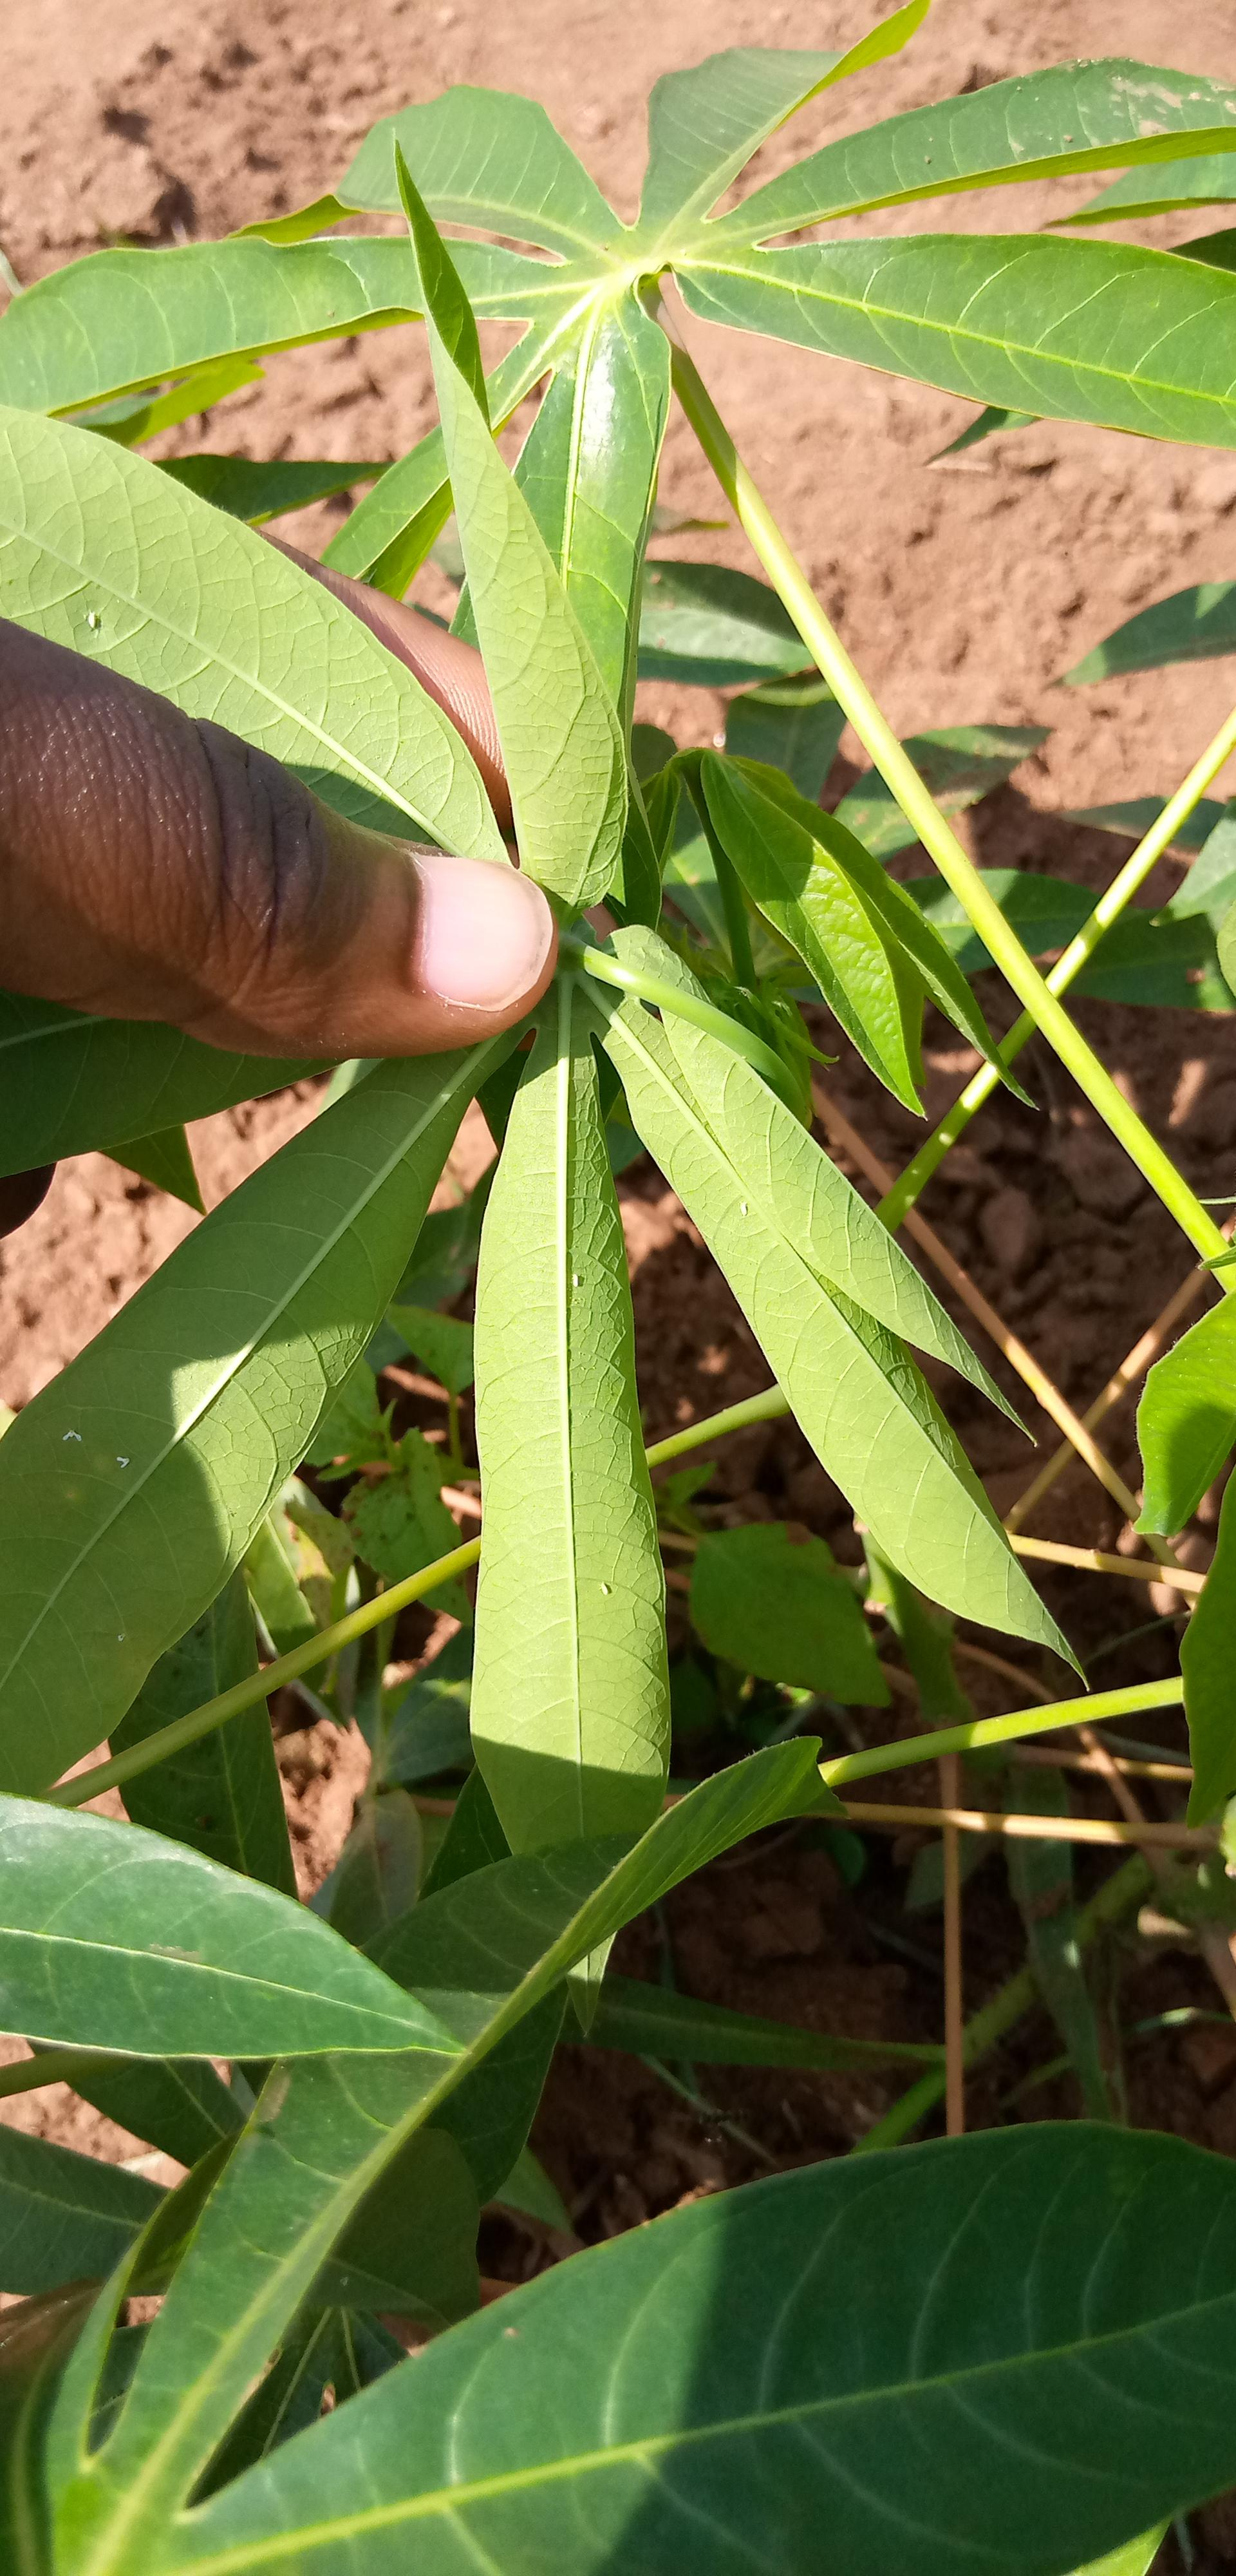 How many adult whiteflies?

7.